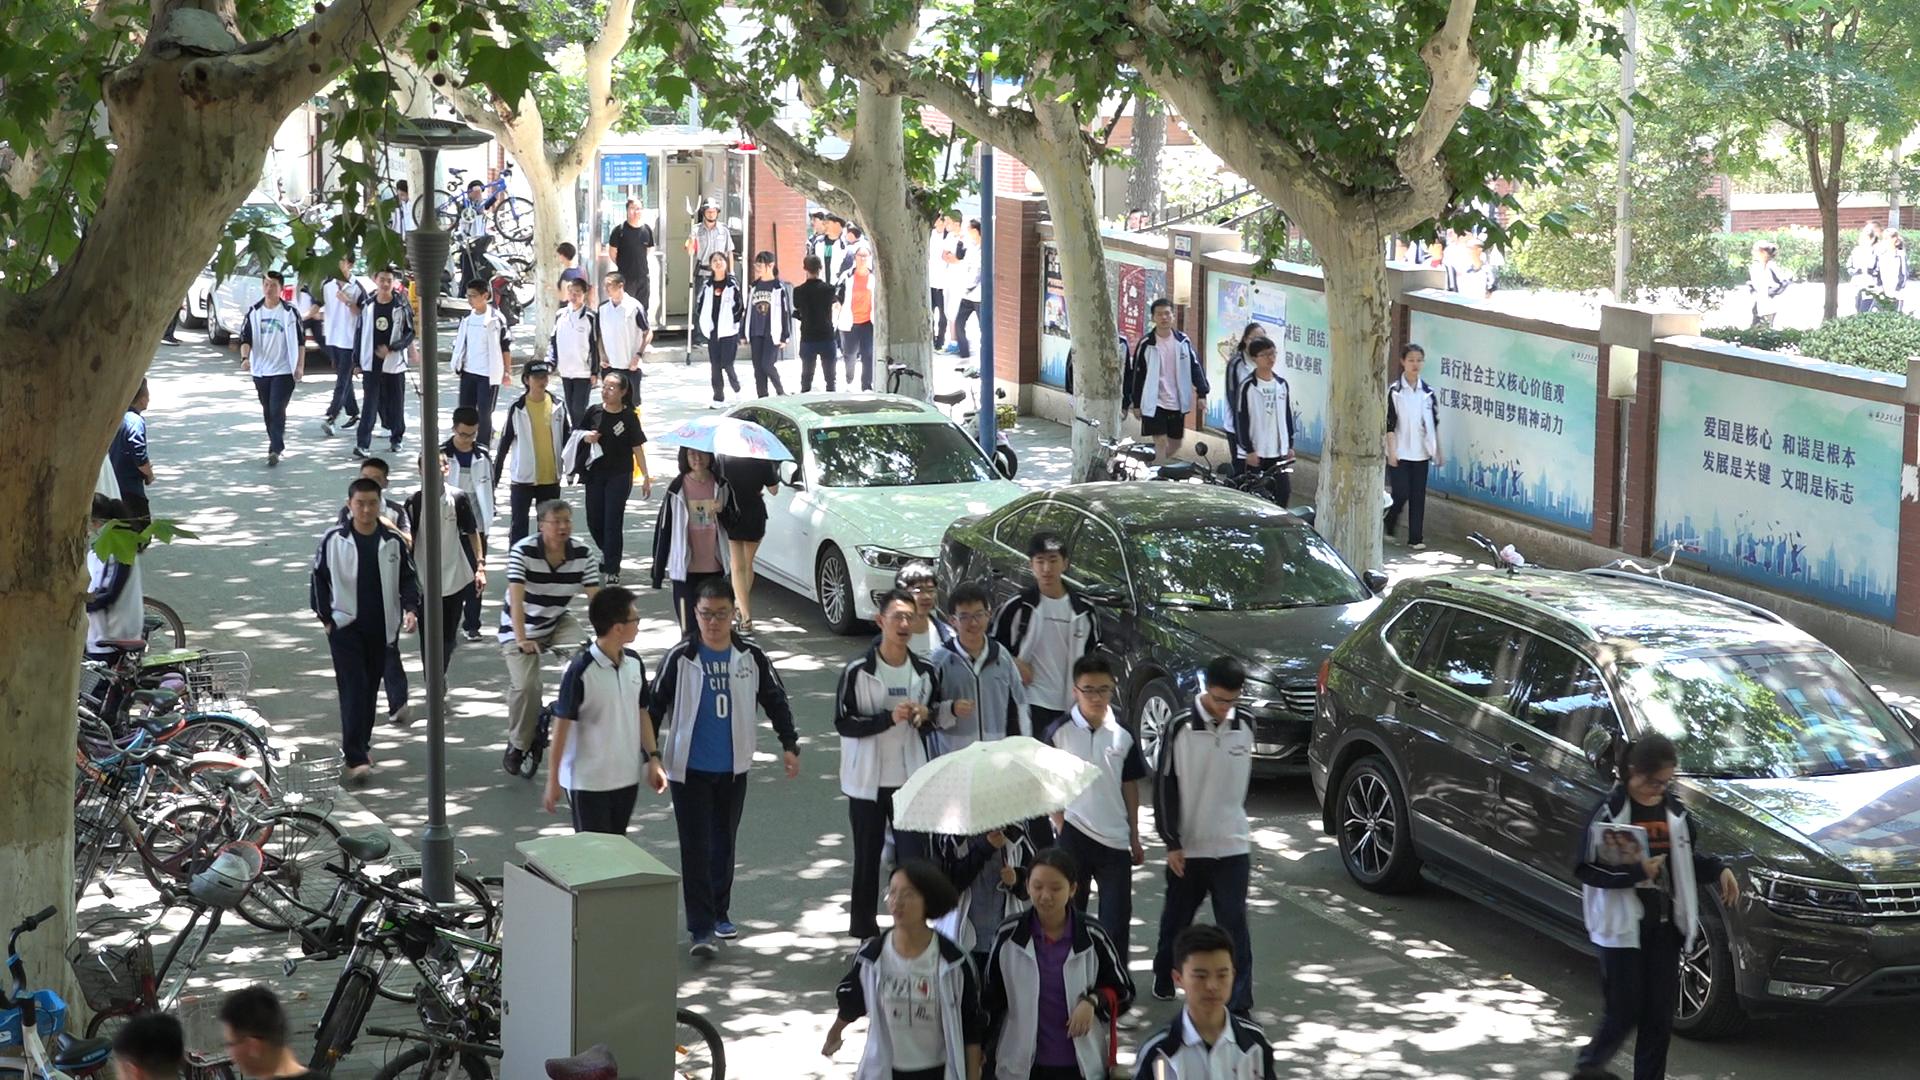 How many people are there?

56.